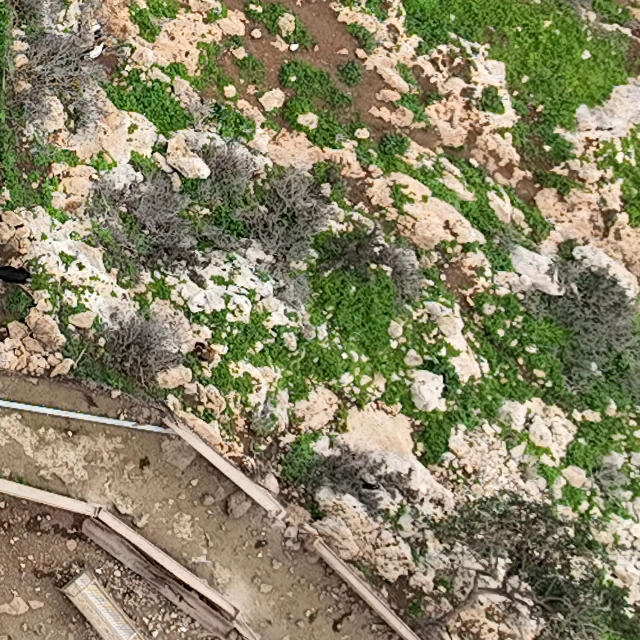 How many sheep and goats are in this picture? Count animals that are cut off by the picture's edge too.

1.